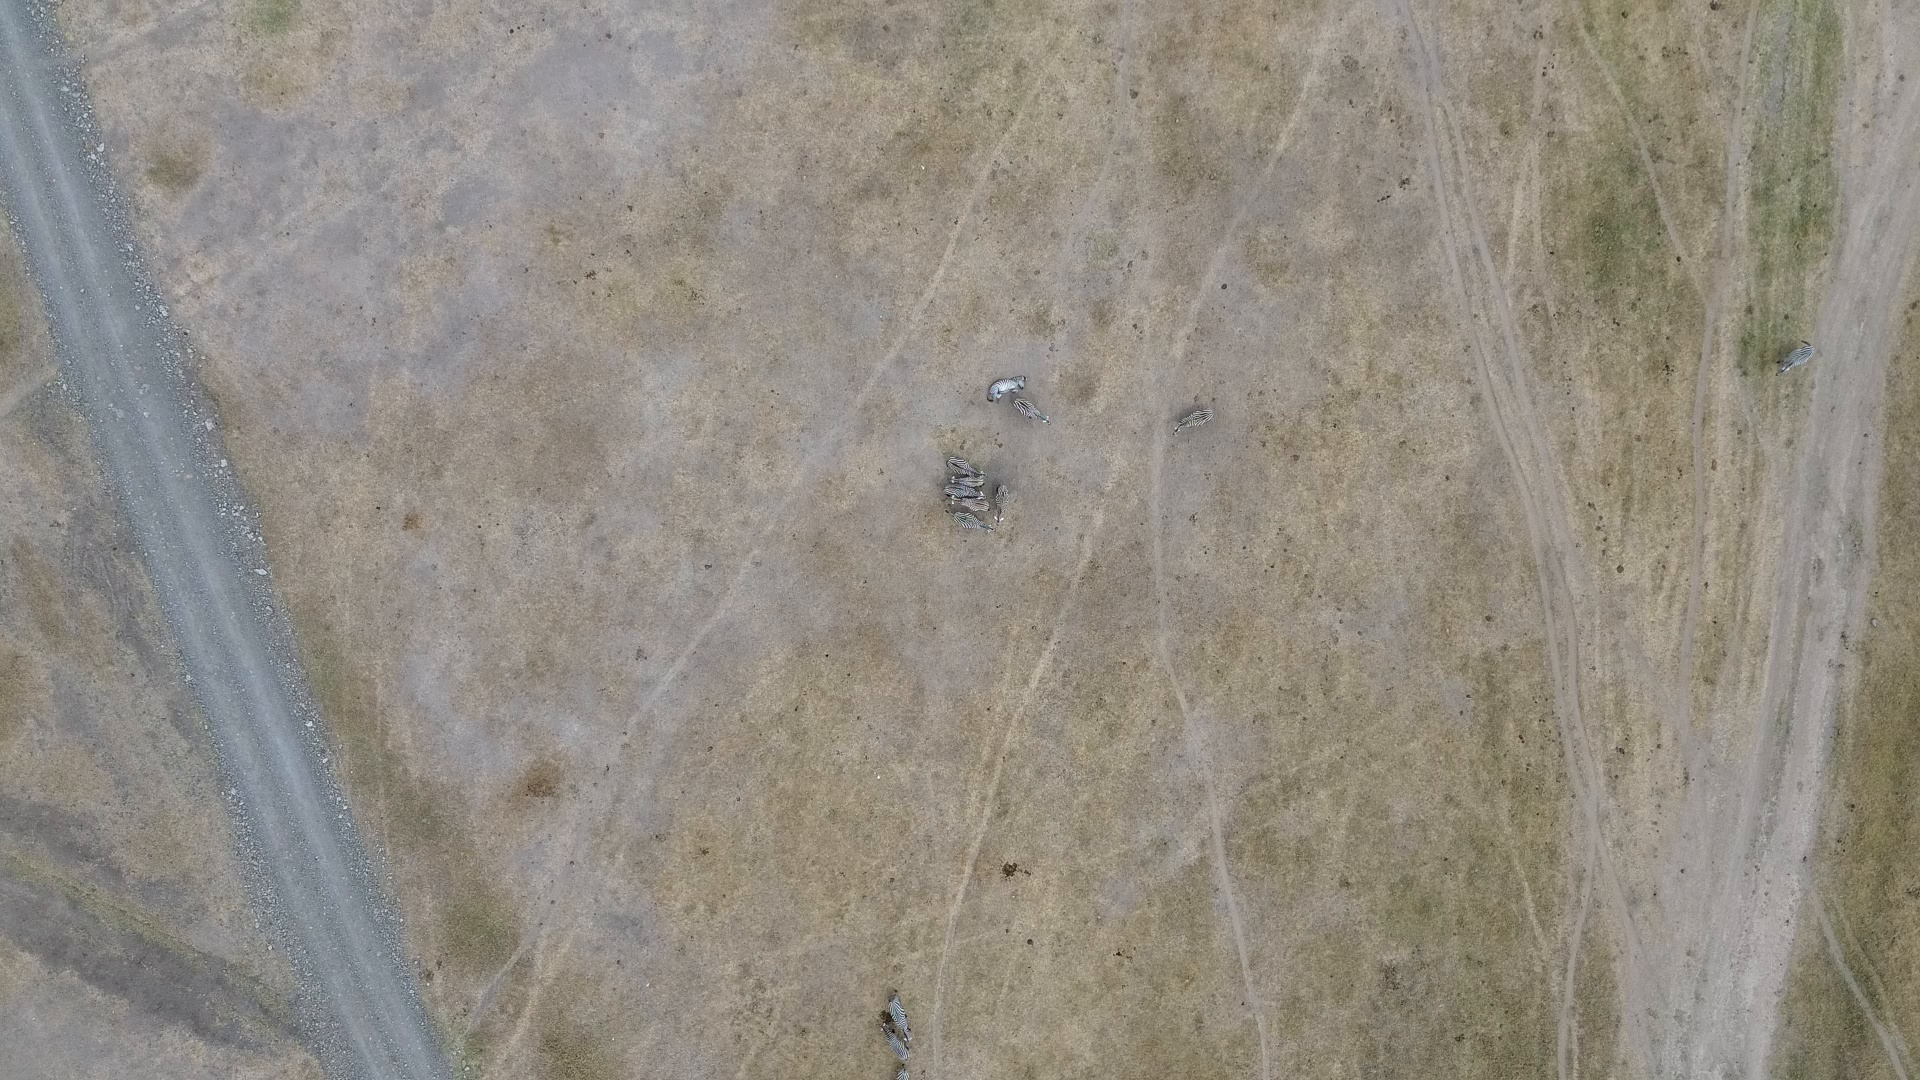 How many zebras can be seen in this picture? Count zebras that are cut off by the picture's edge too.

13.